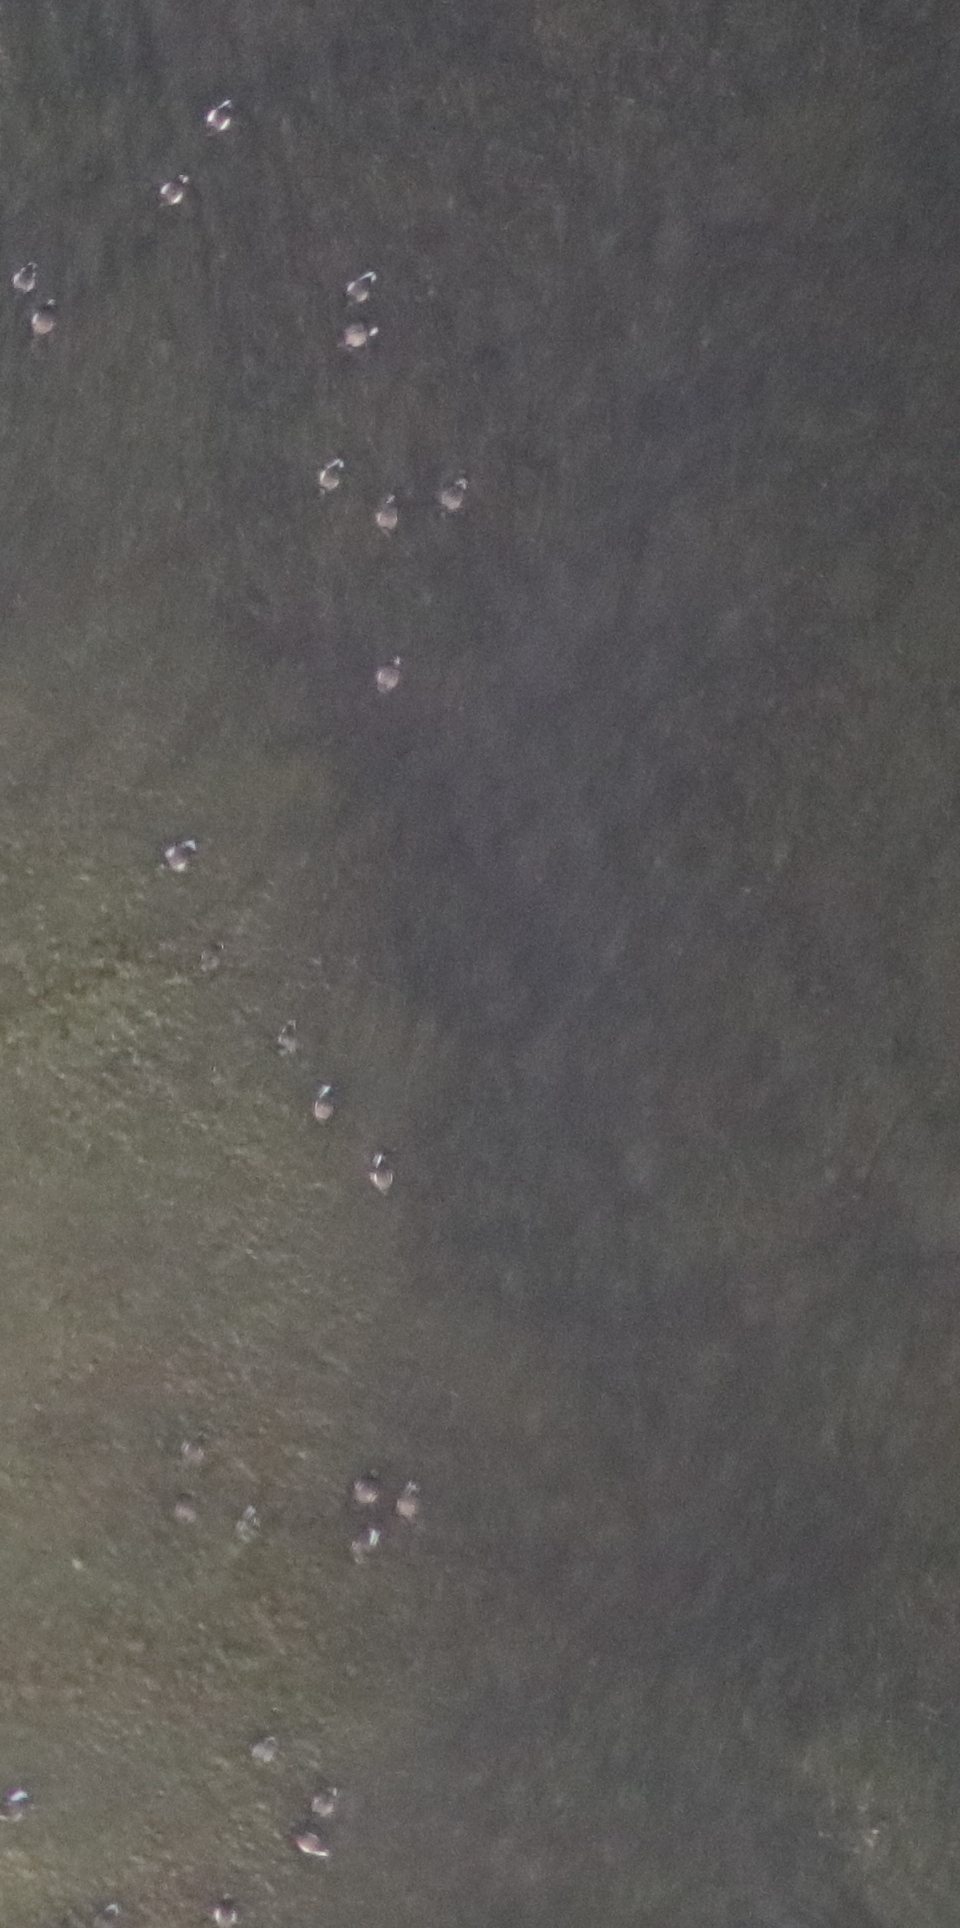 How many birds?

27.